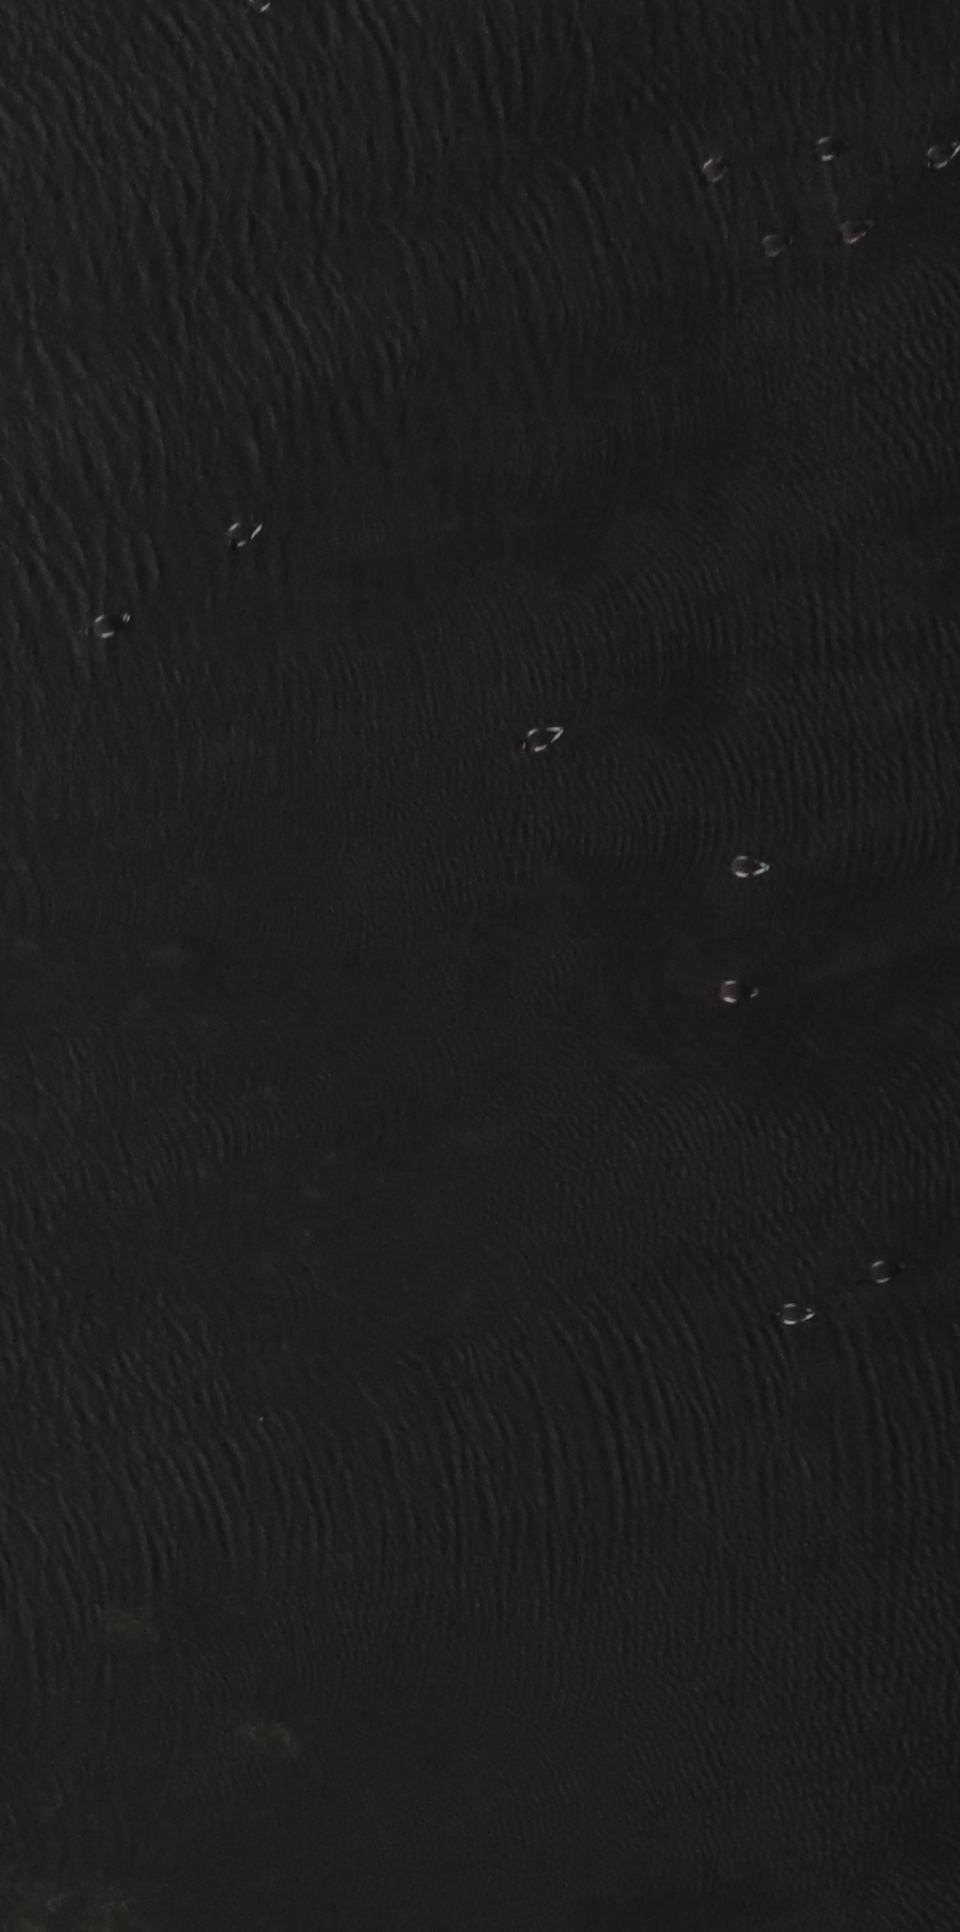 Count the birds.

12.